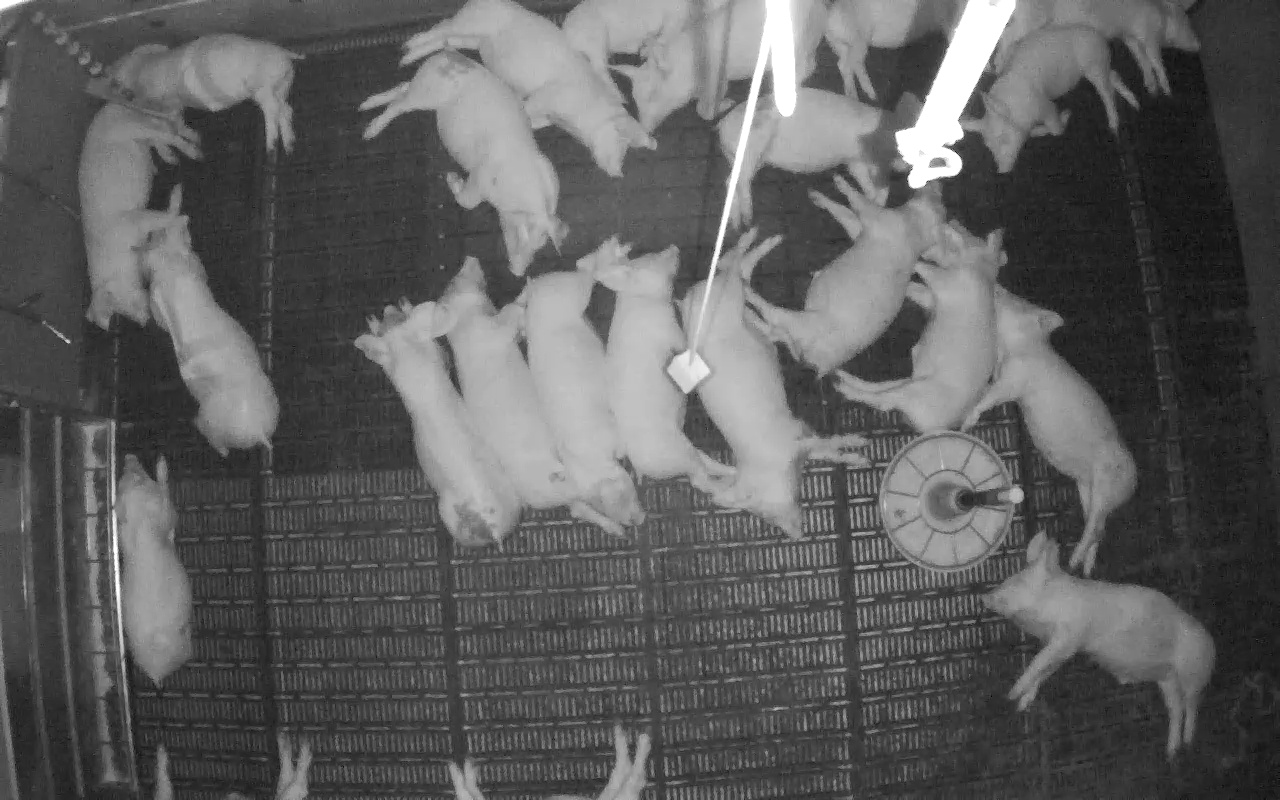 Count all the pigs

23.